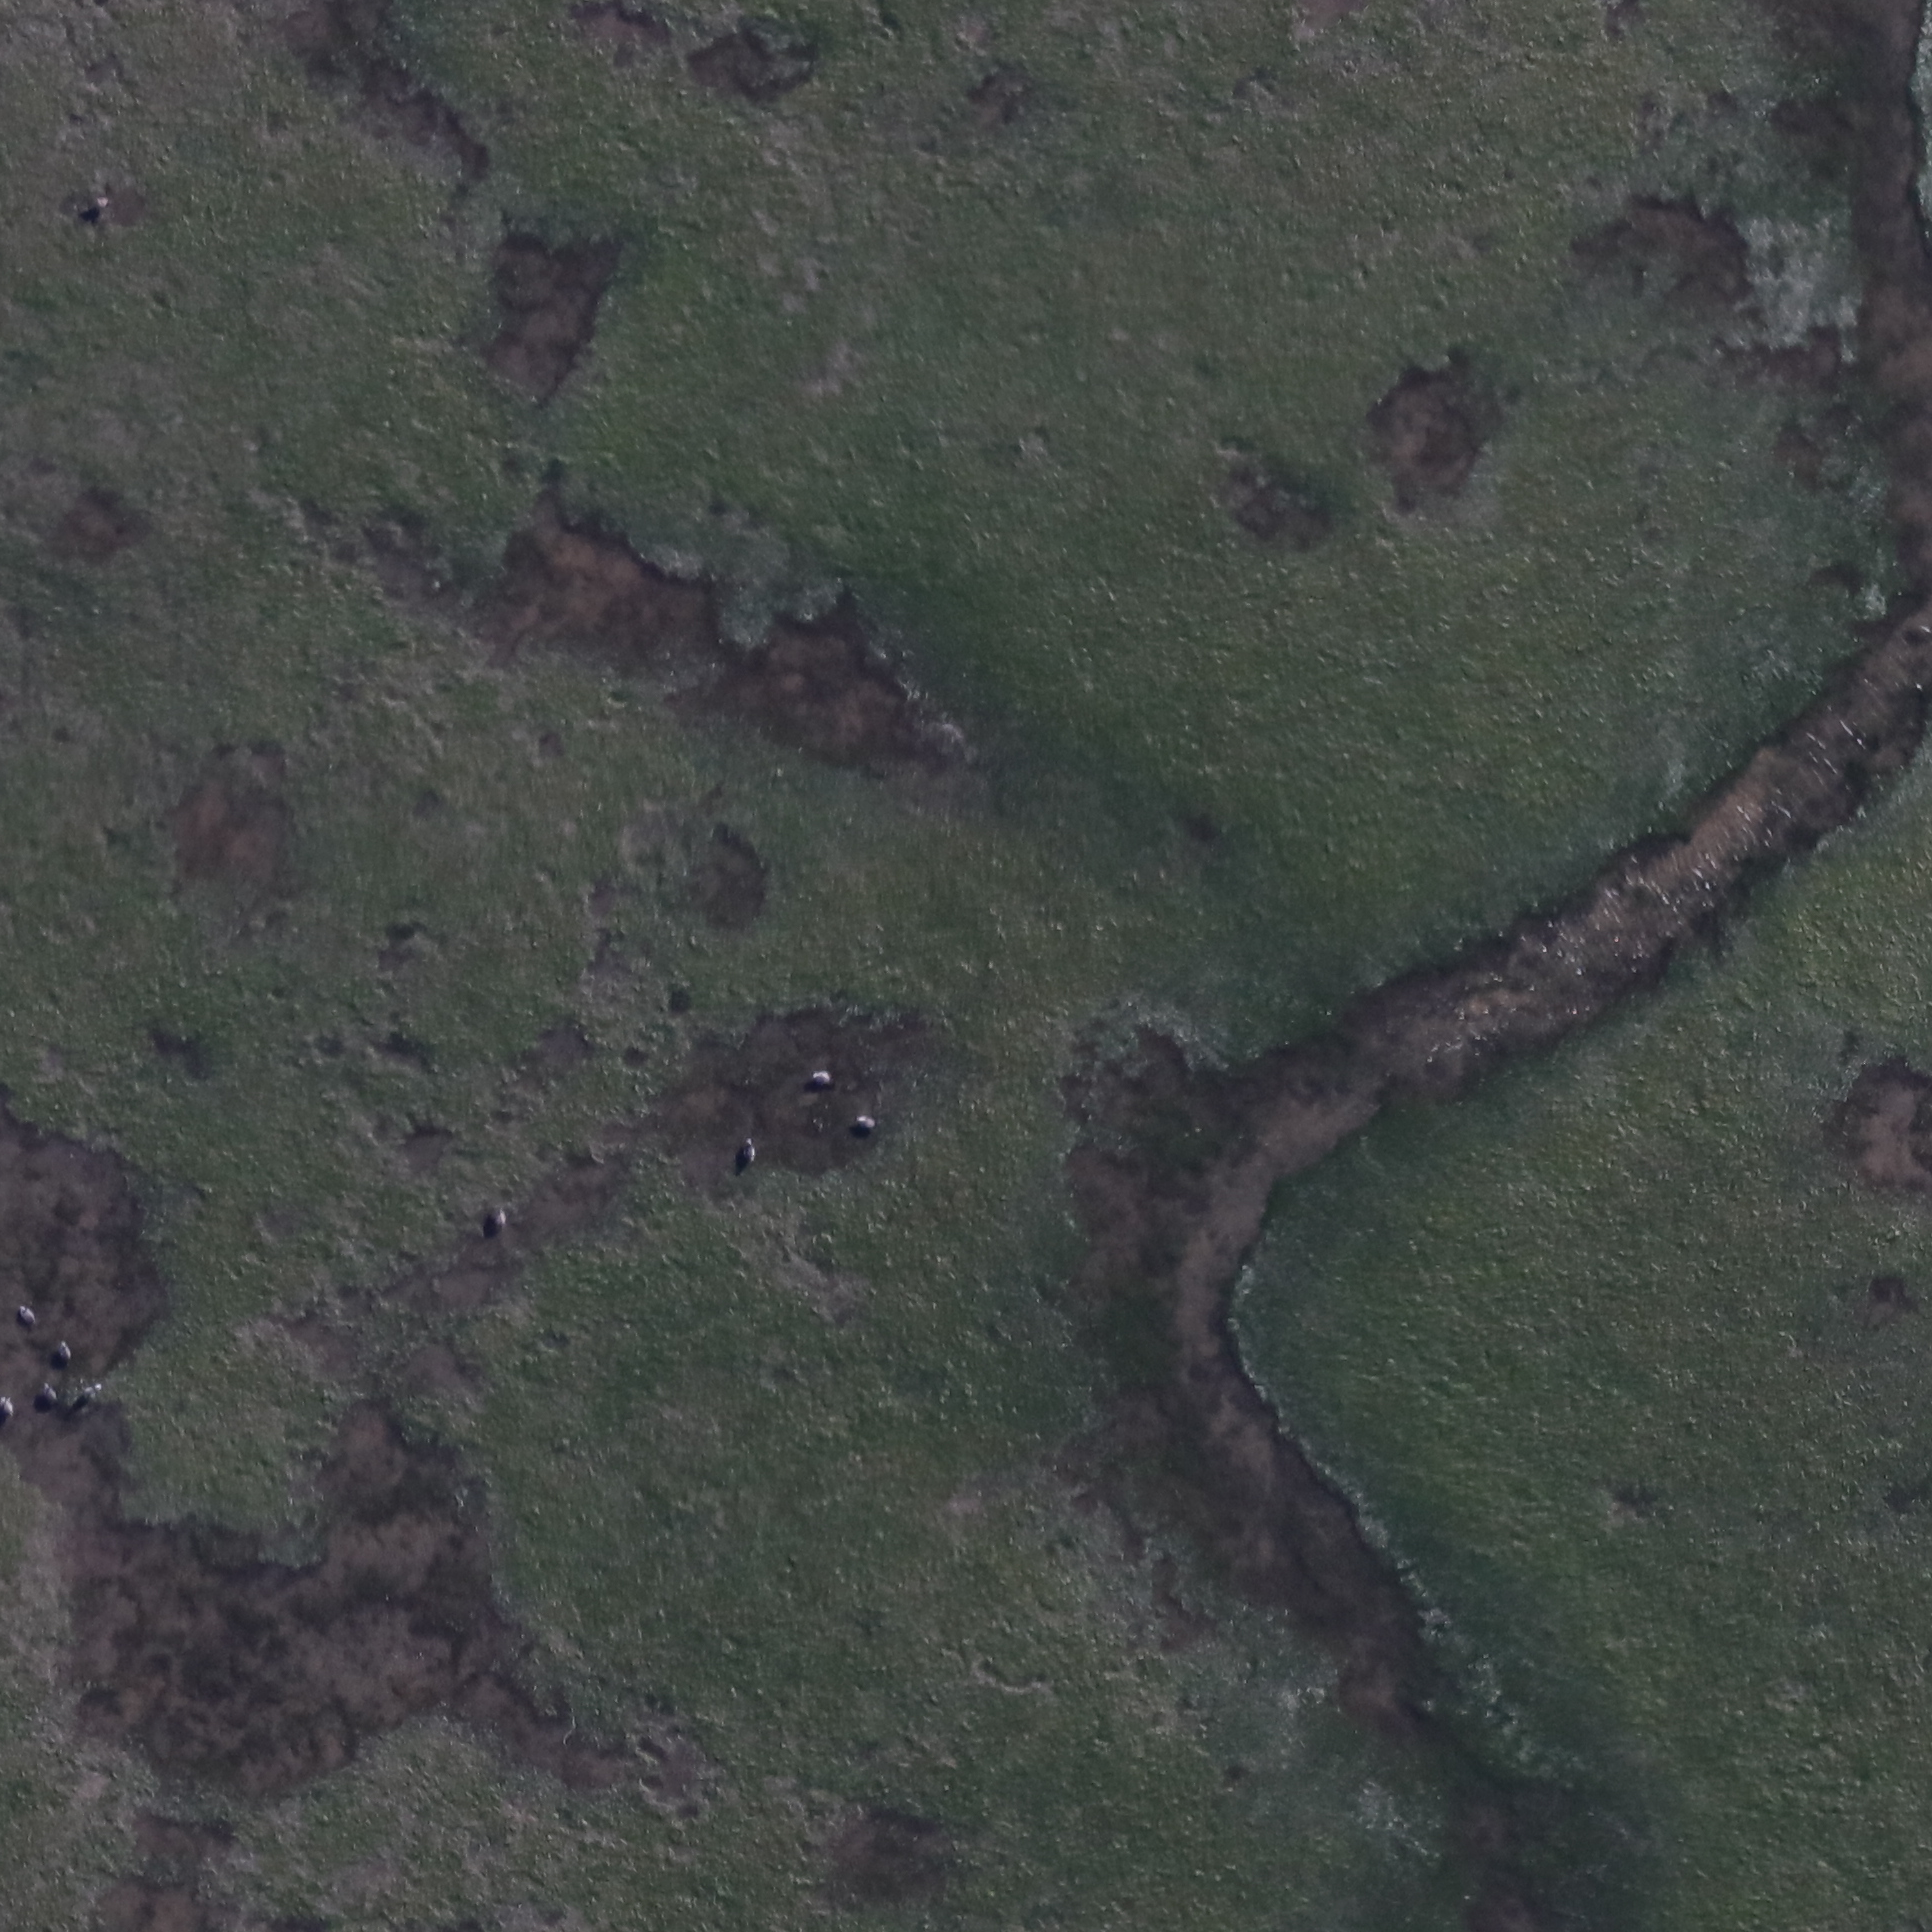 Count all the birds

10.